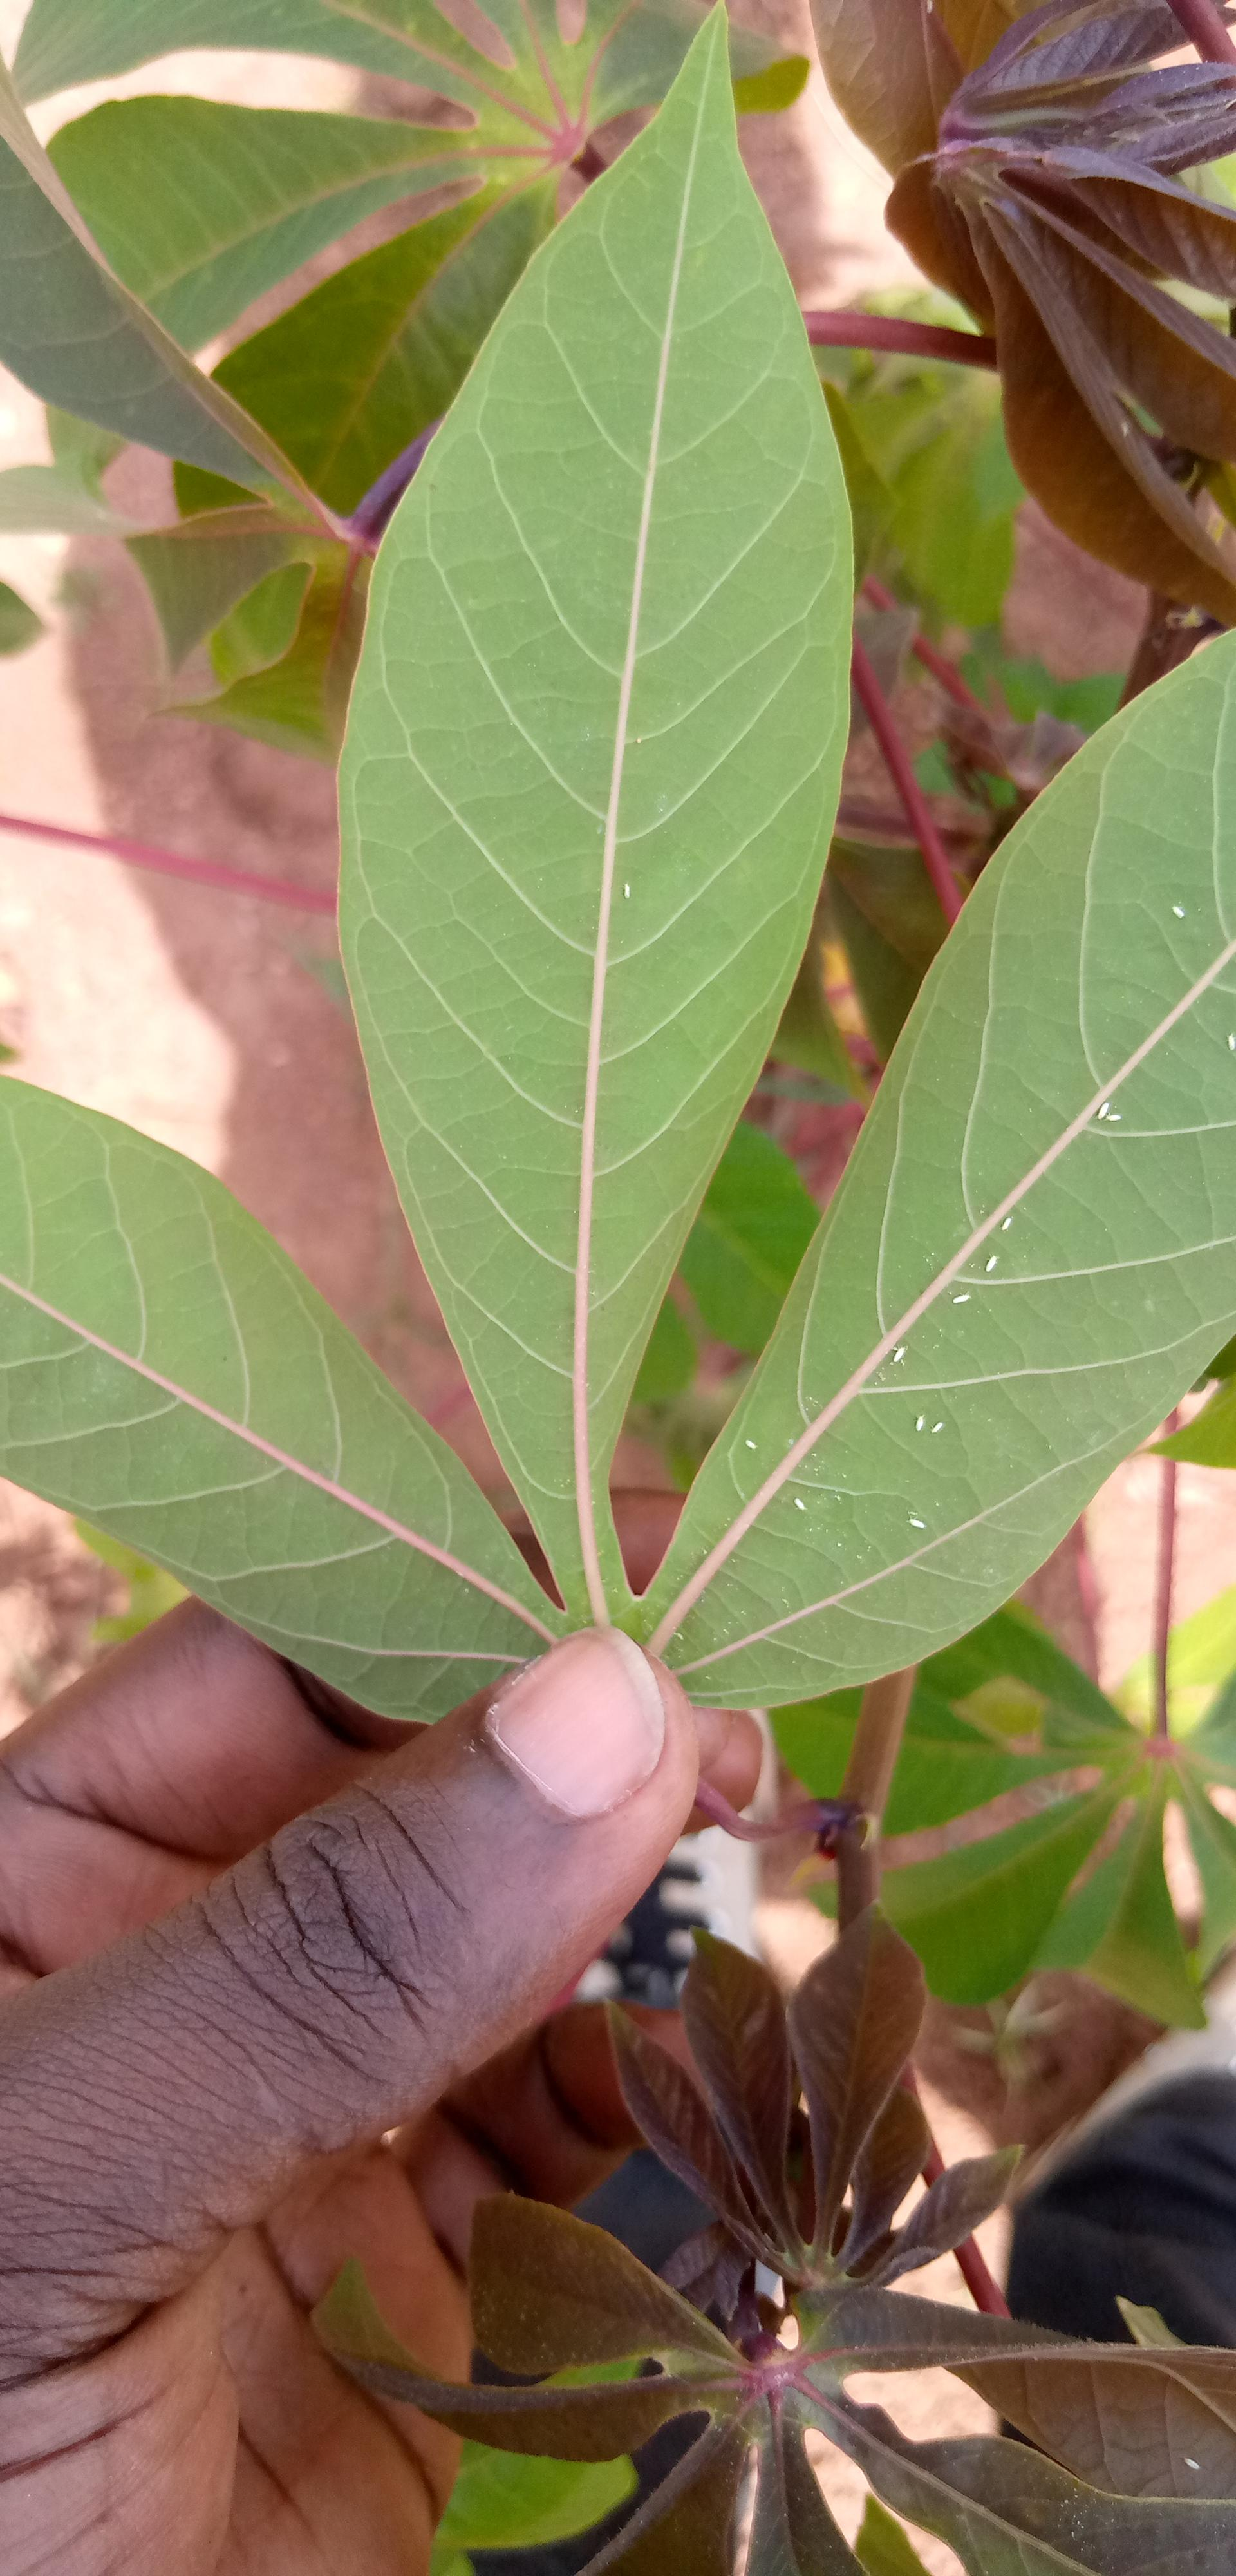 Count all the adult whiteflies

14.